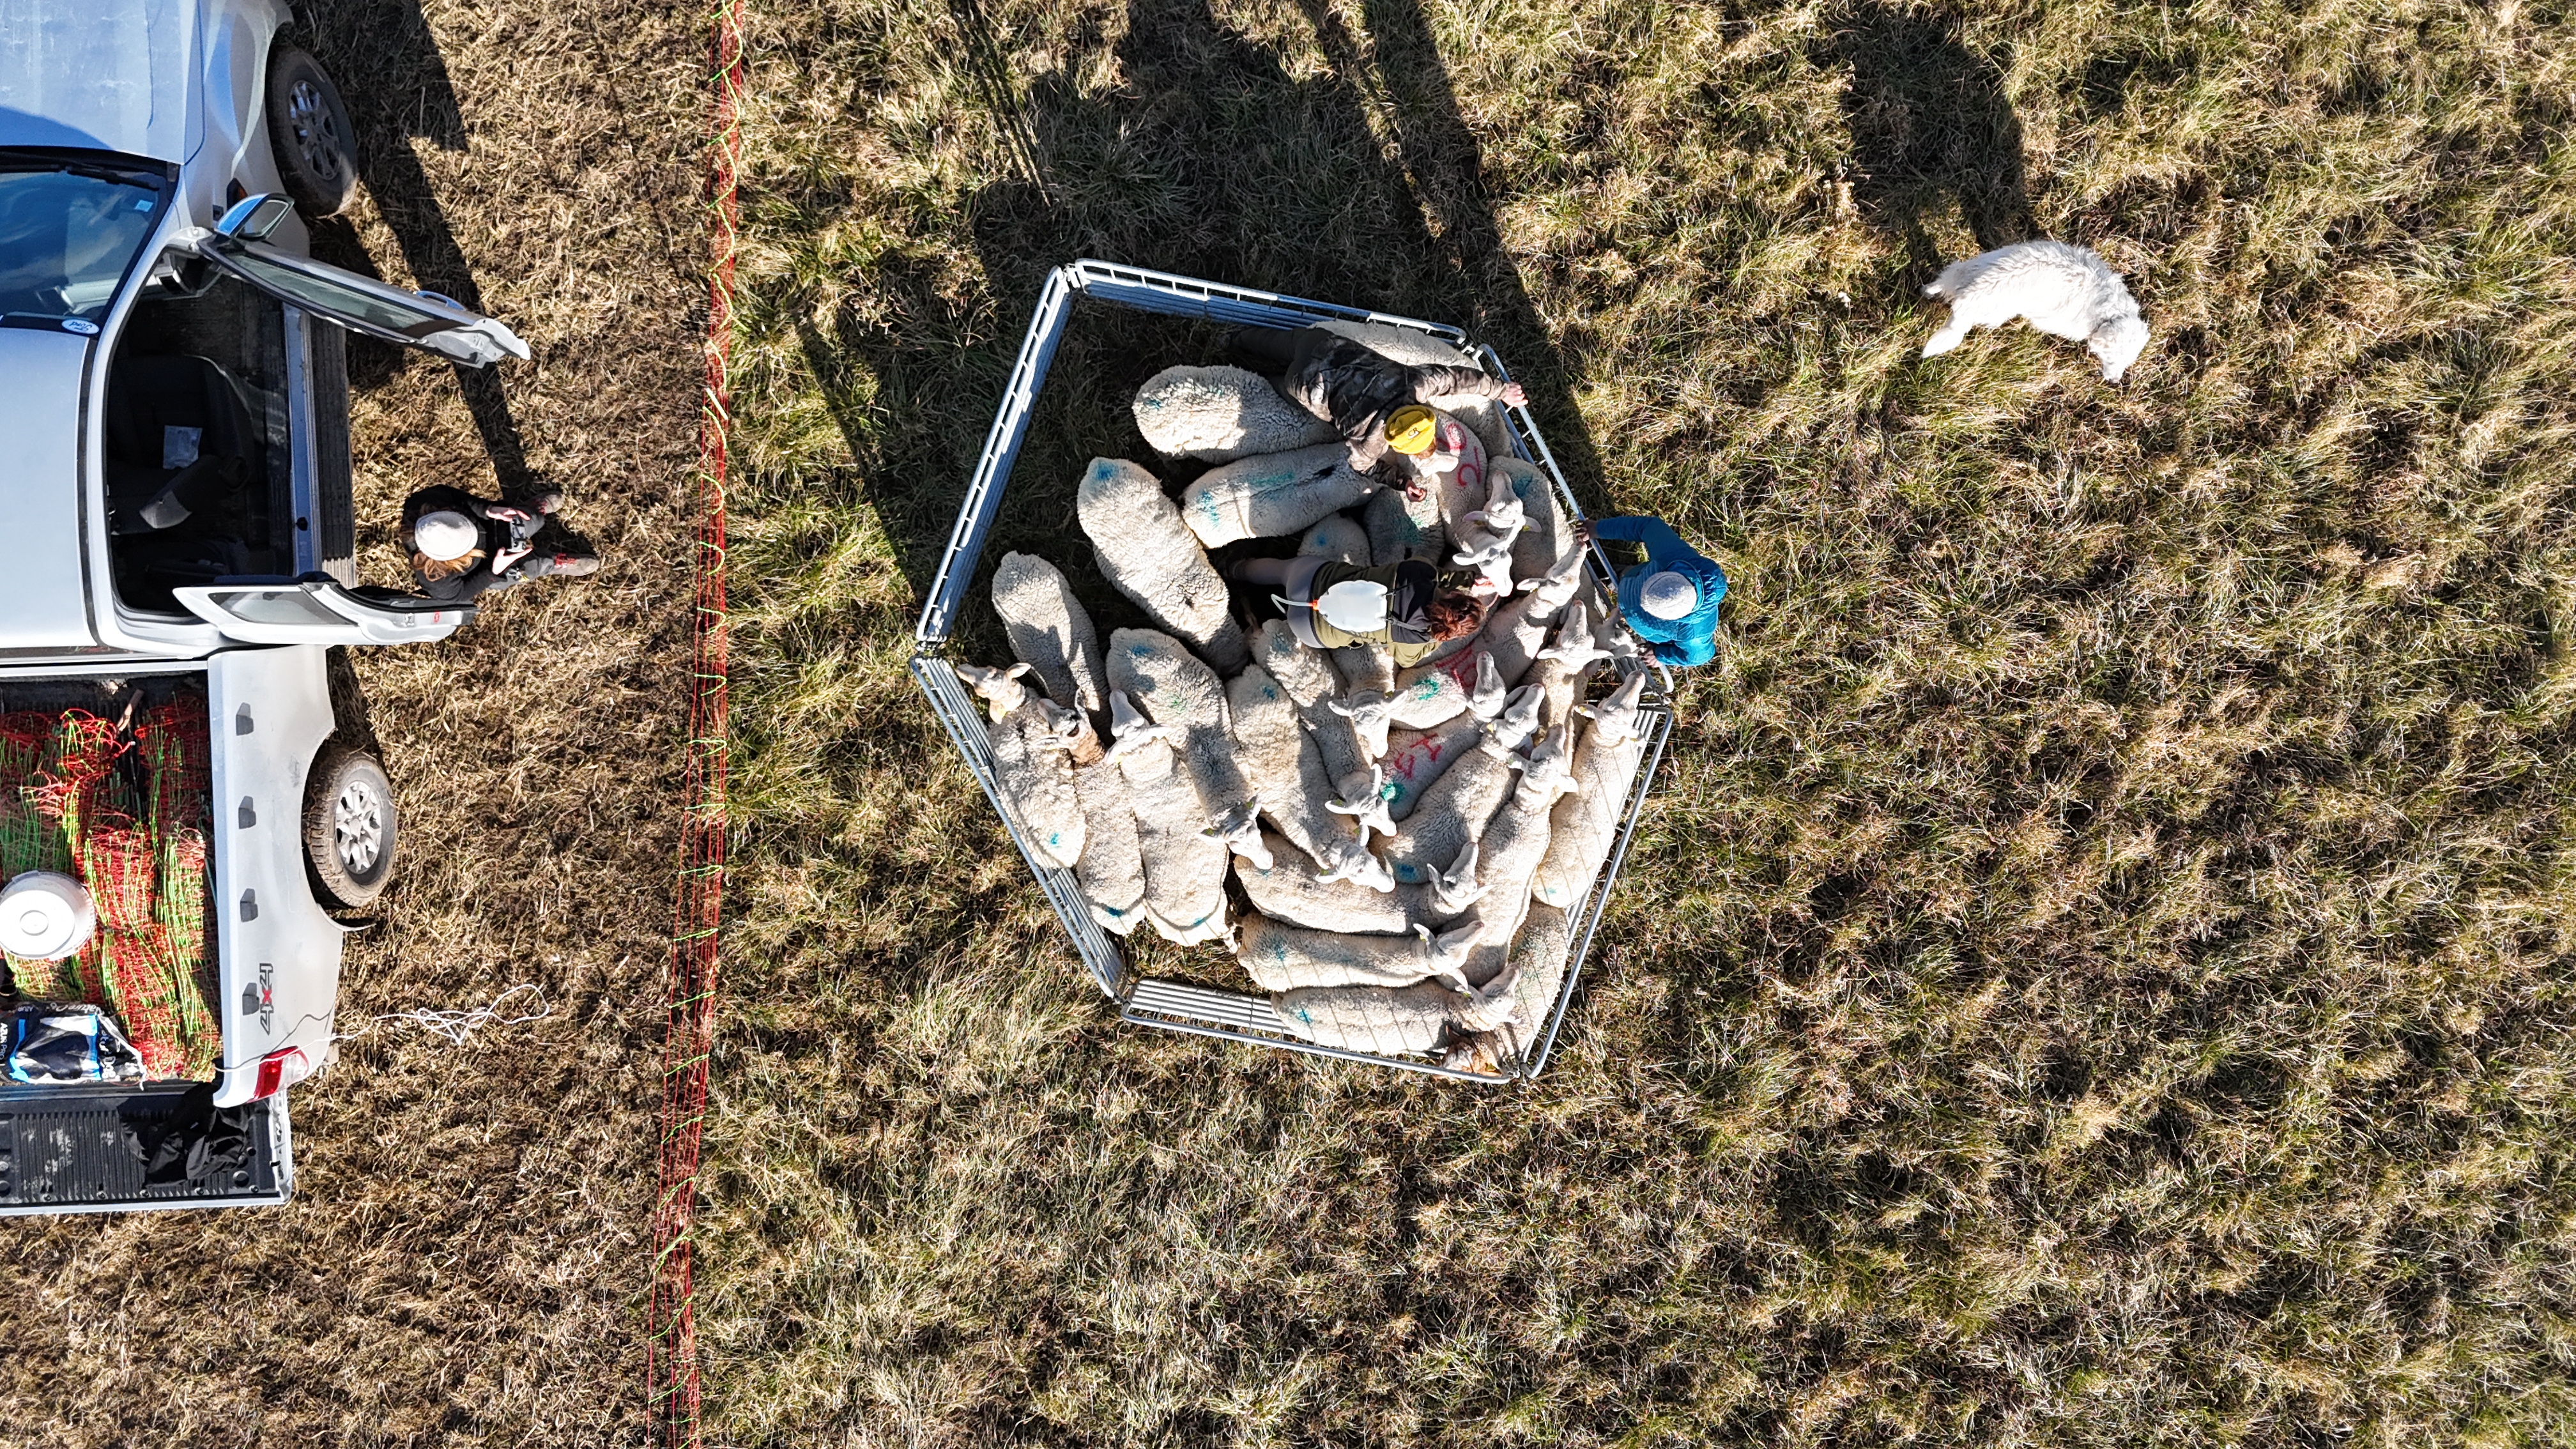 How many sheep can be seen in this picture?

26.